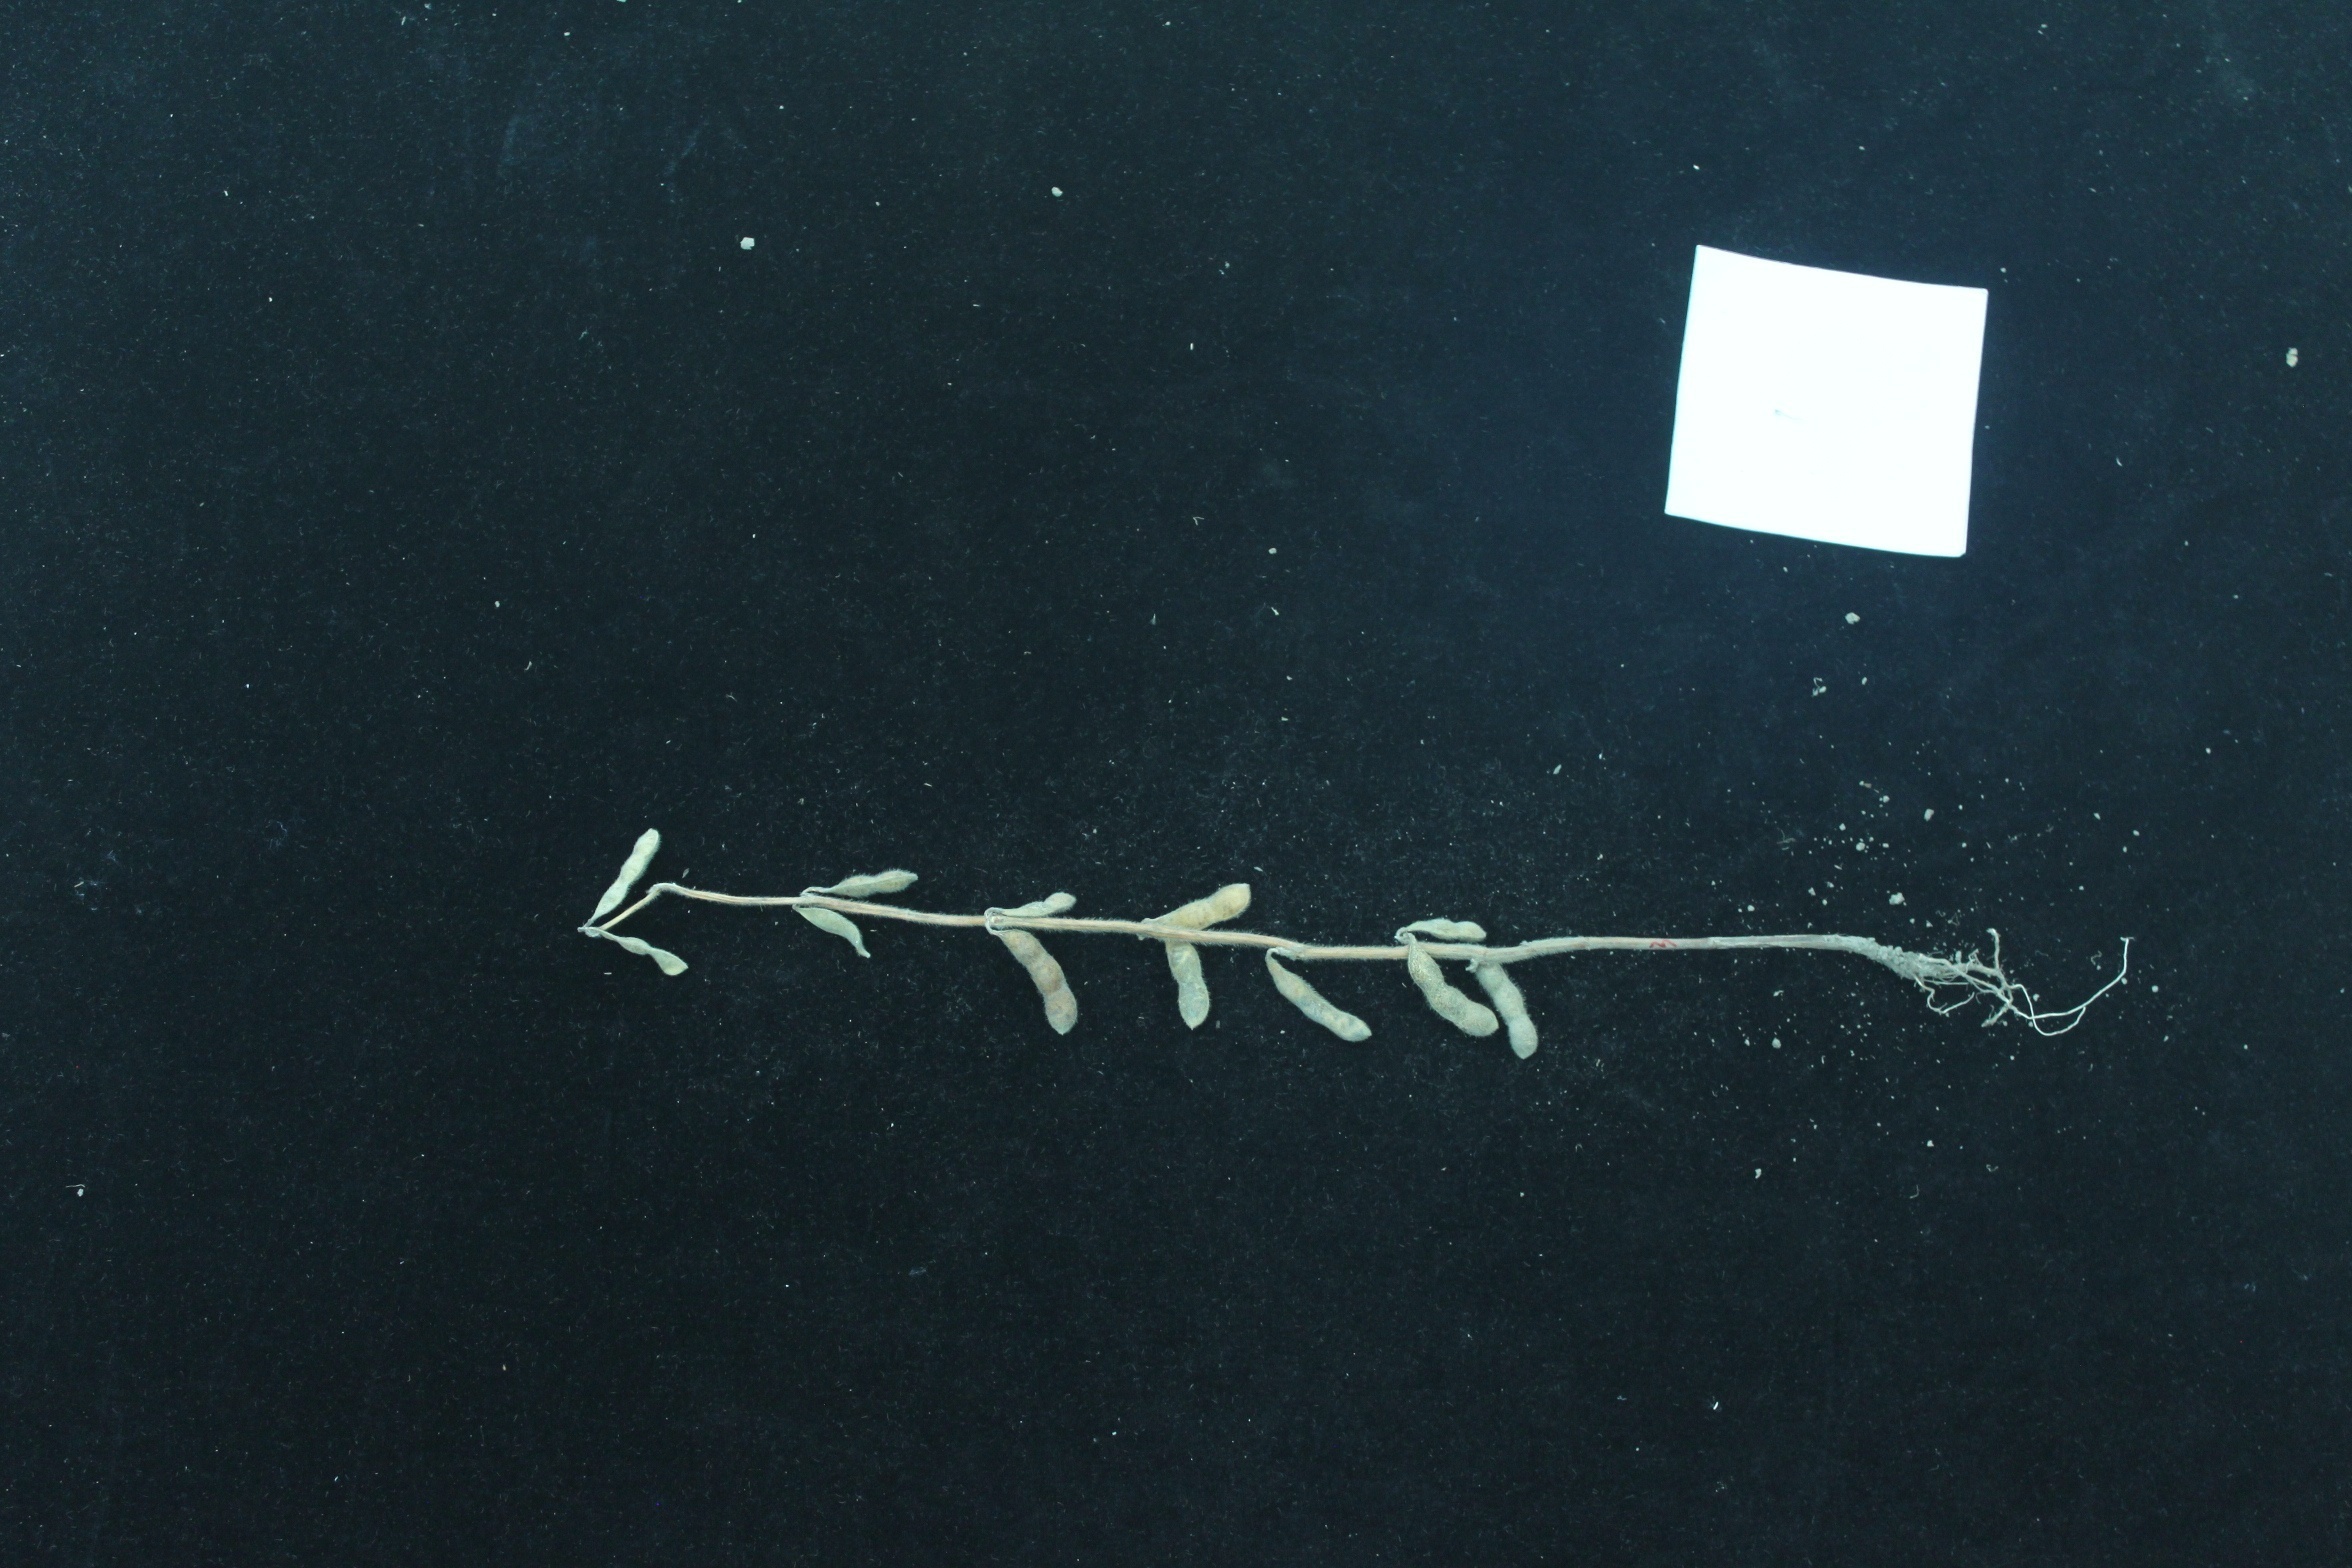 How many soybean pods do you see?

12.